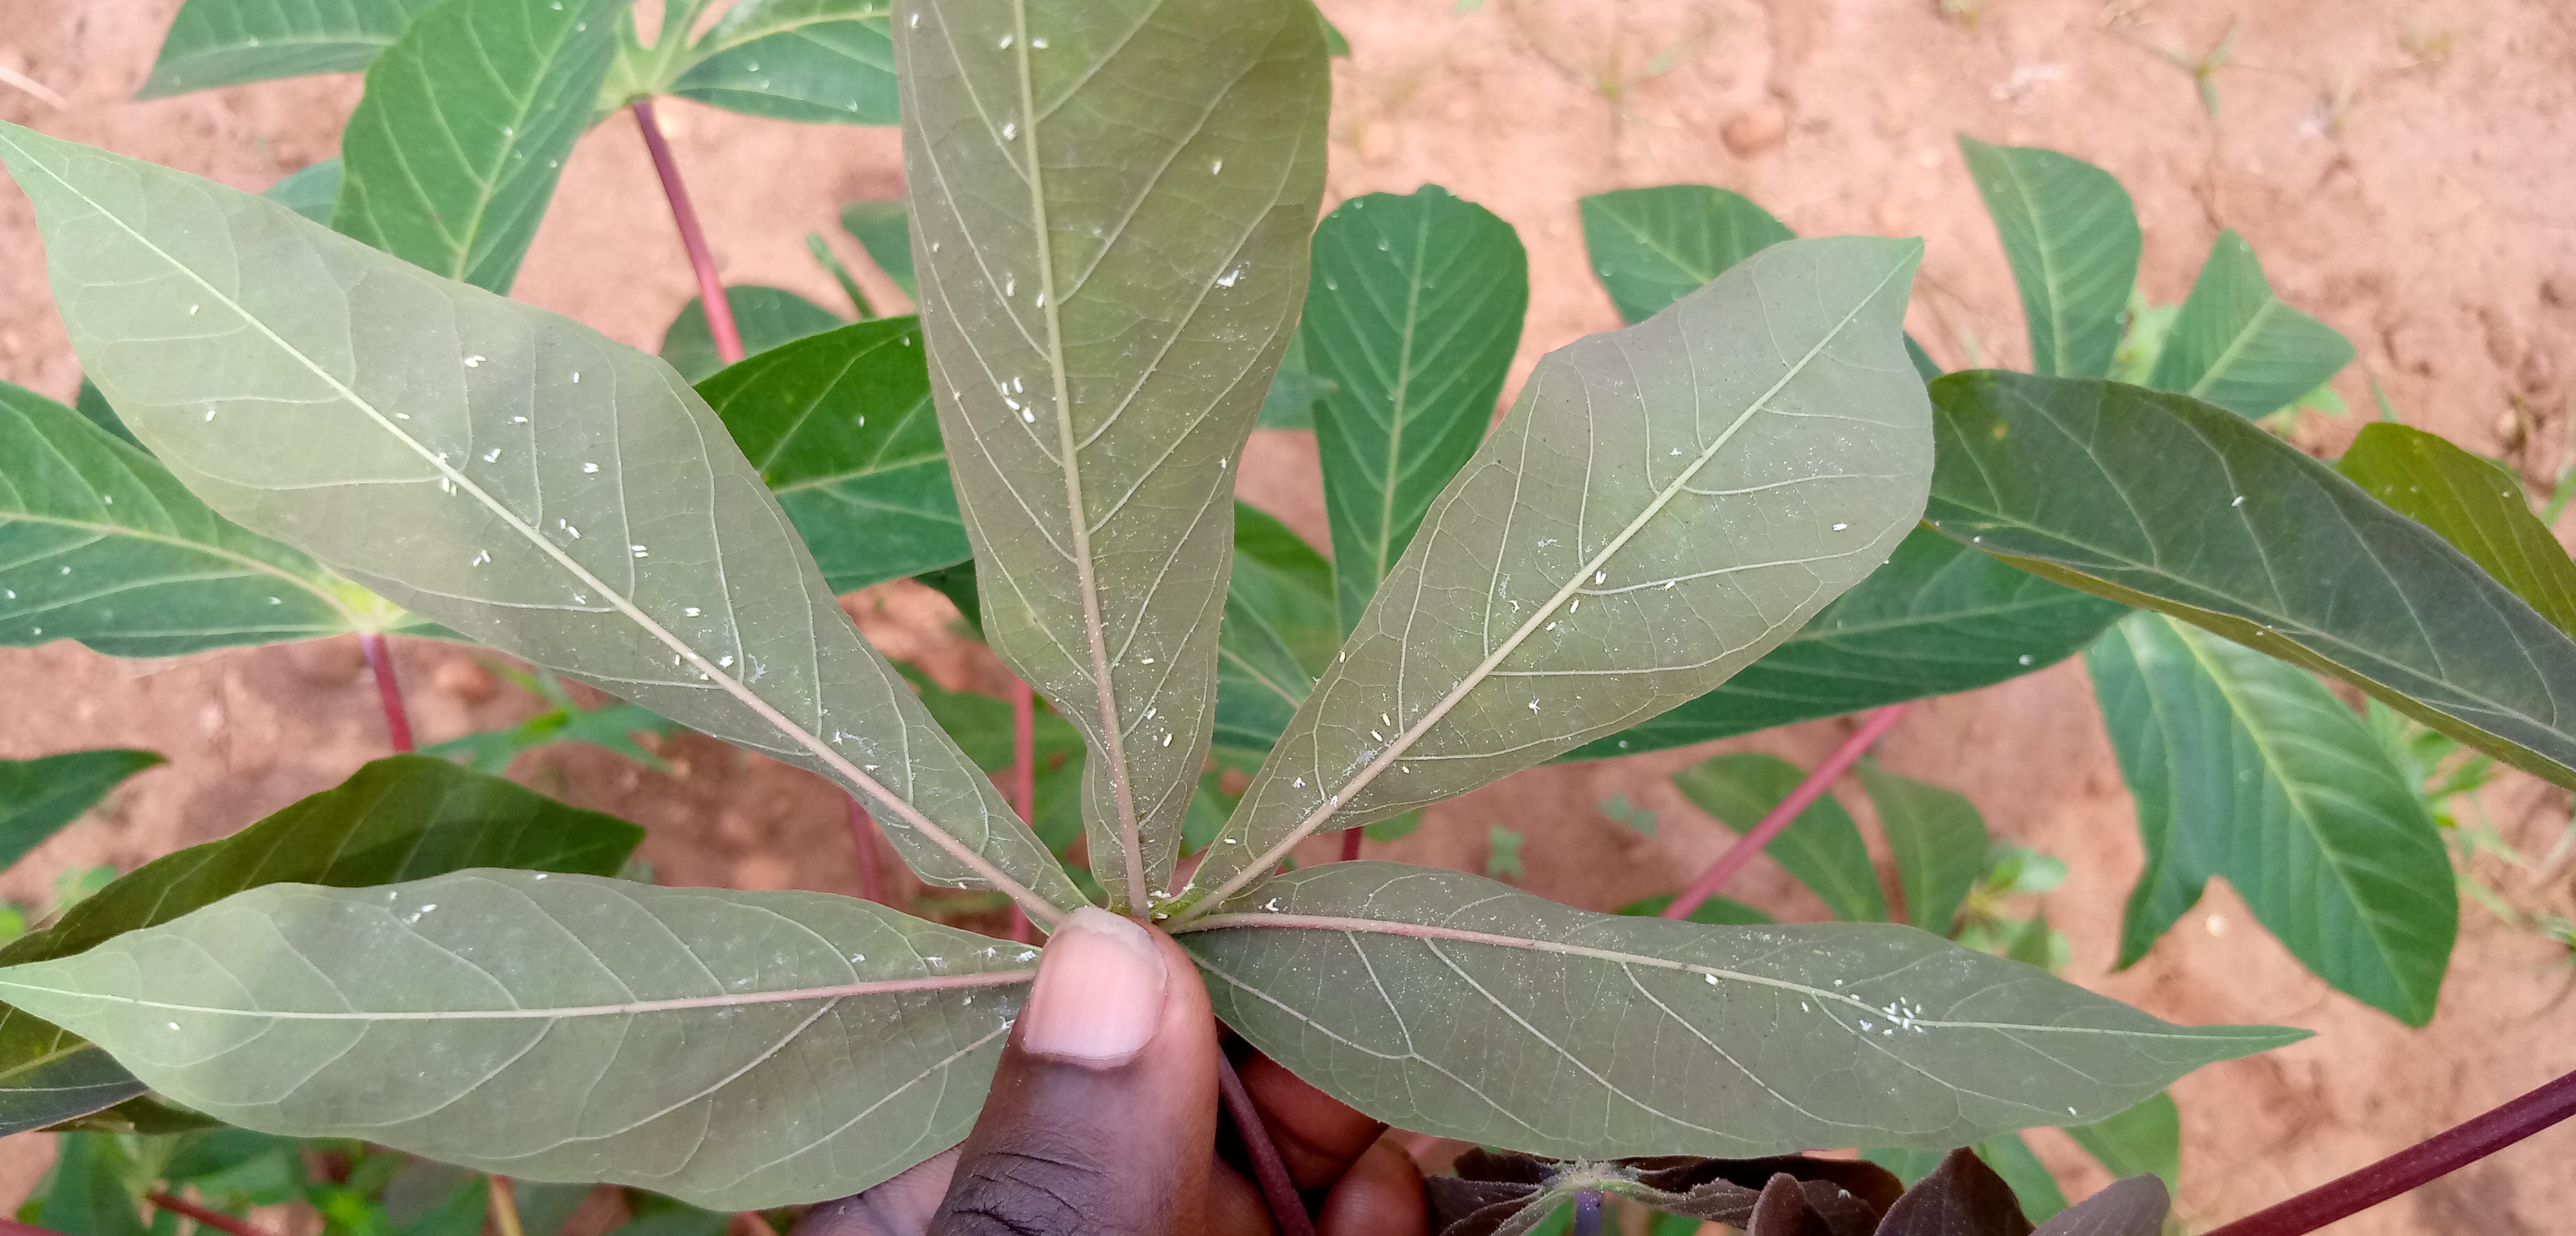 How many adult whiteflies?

56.